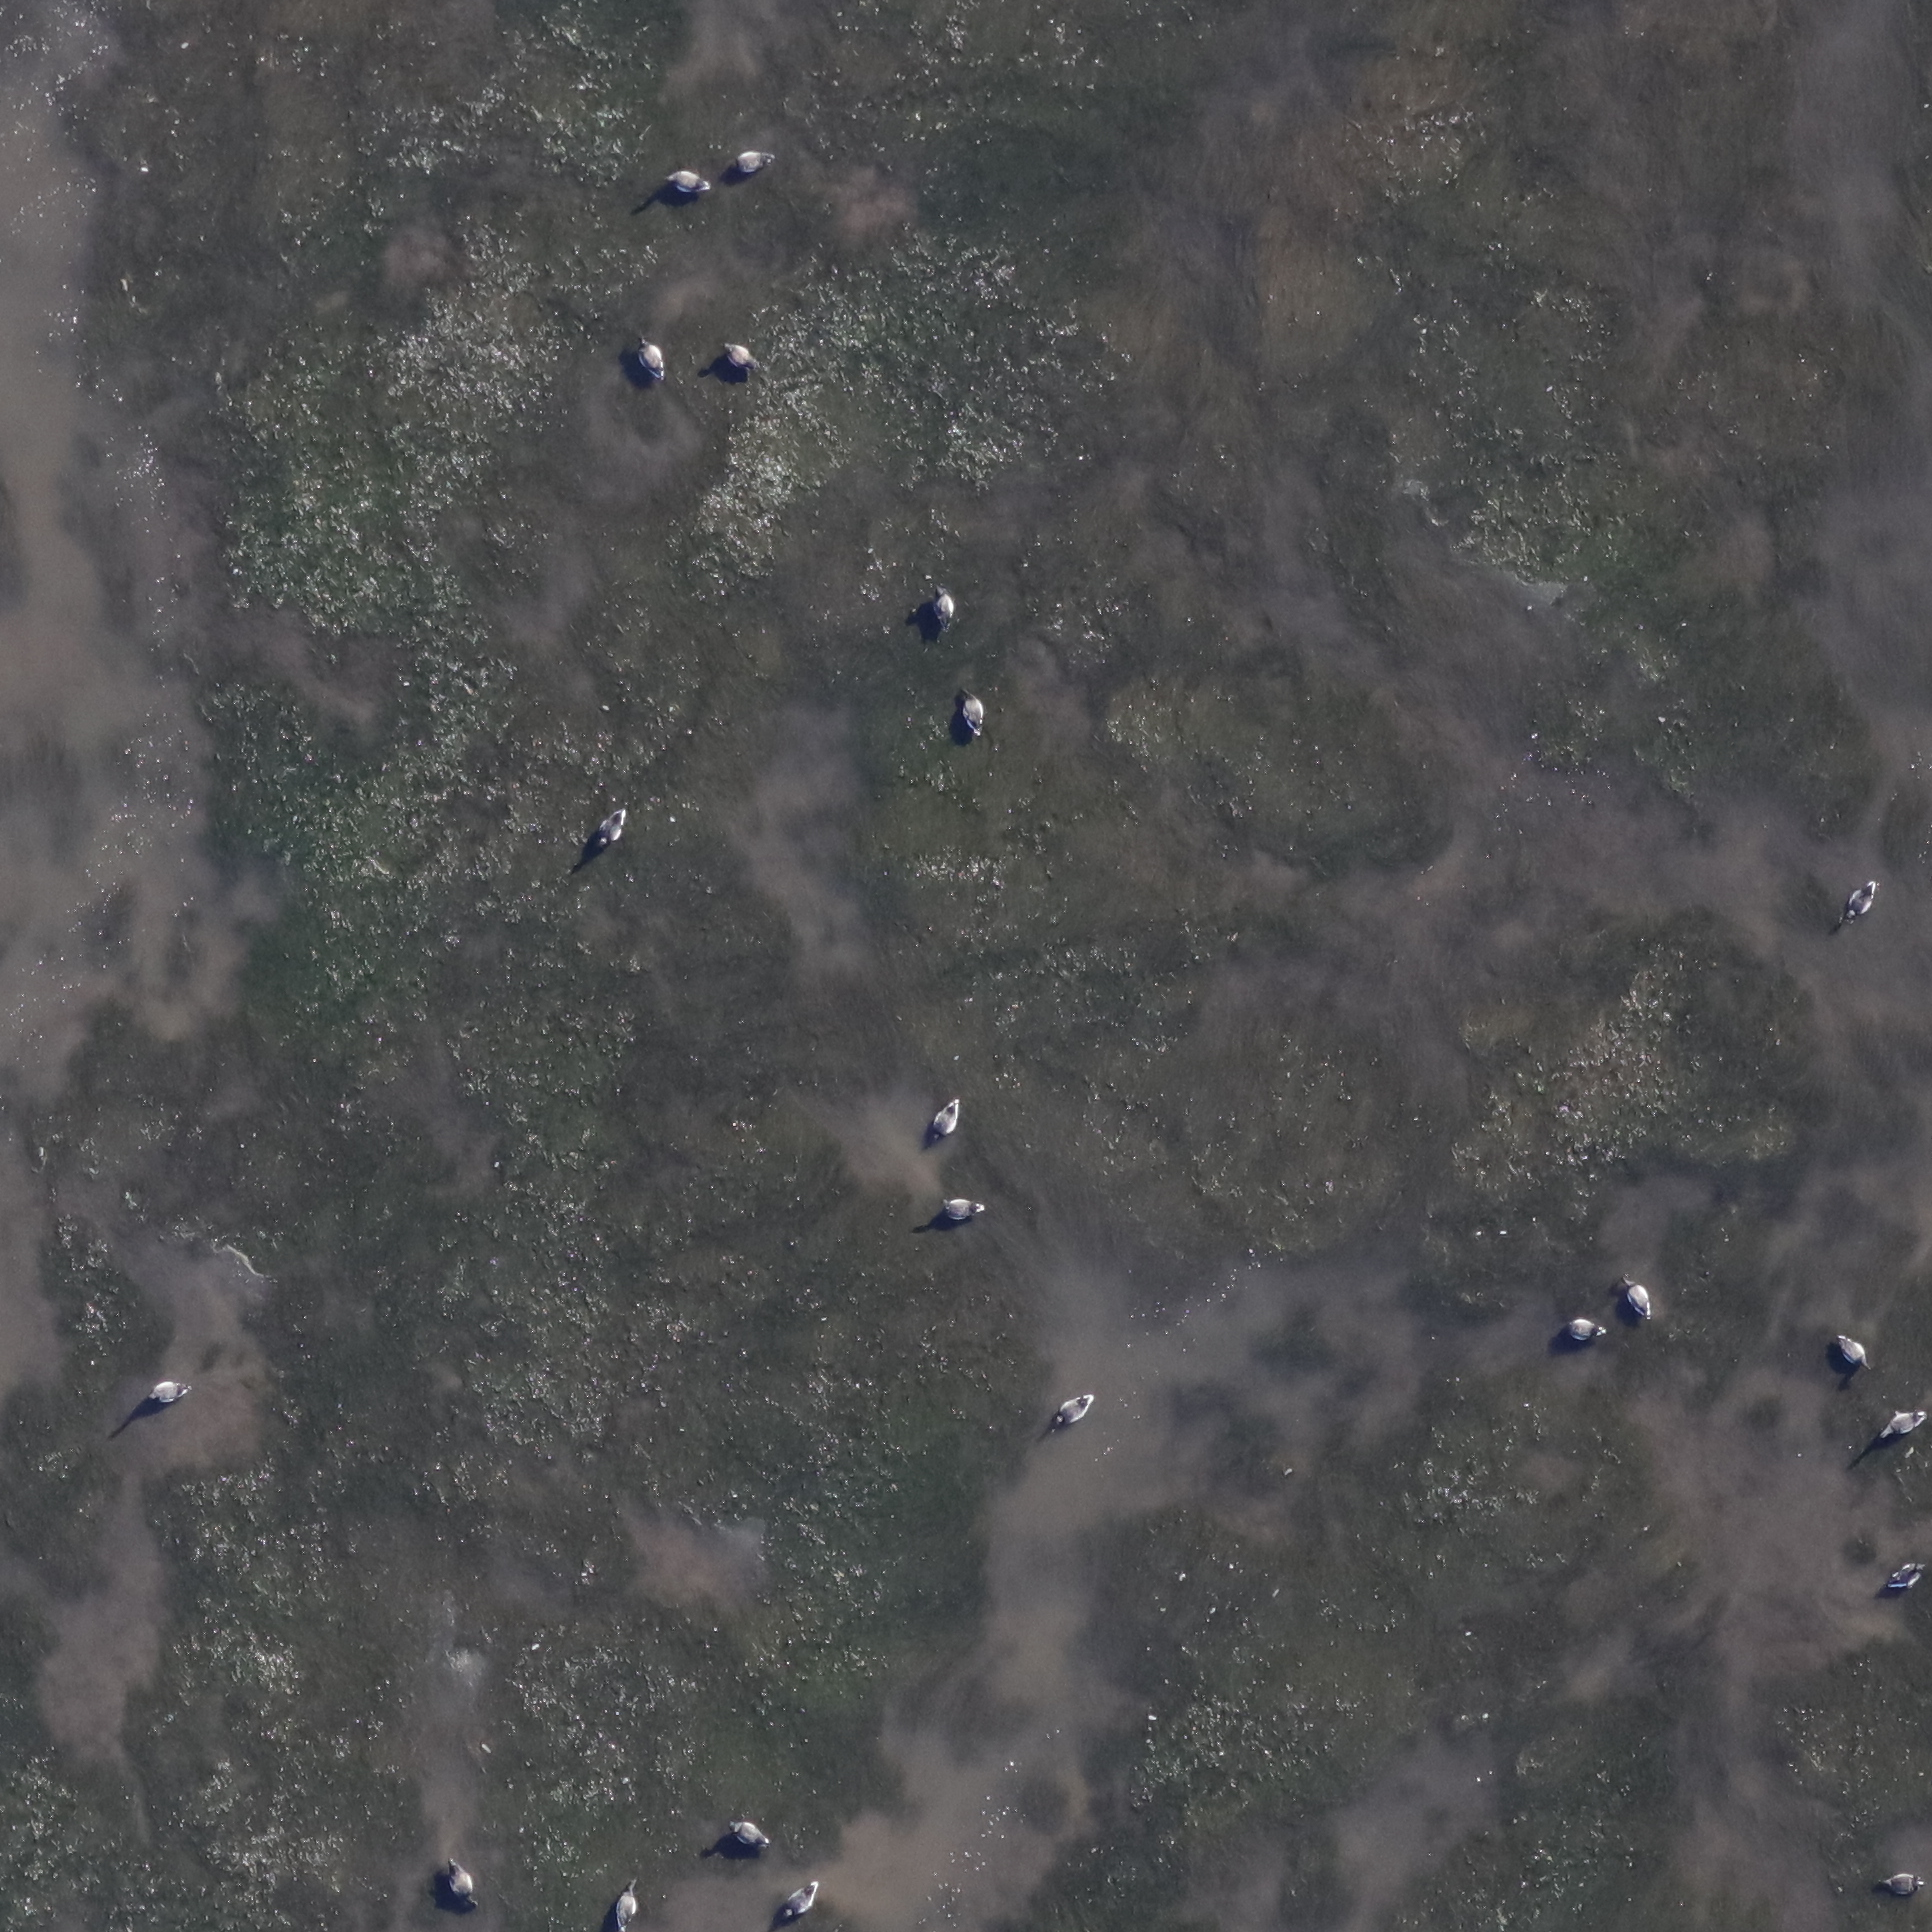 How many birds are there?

22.